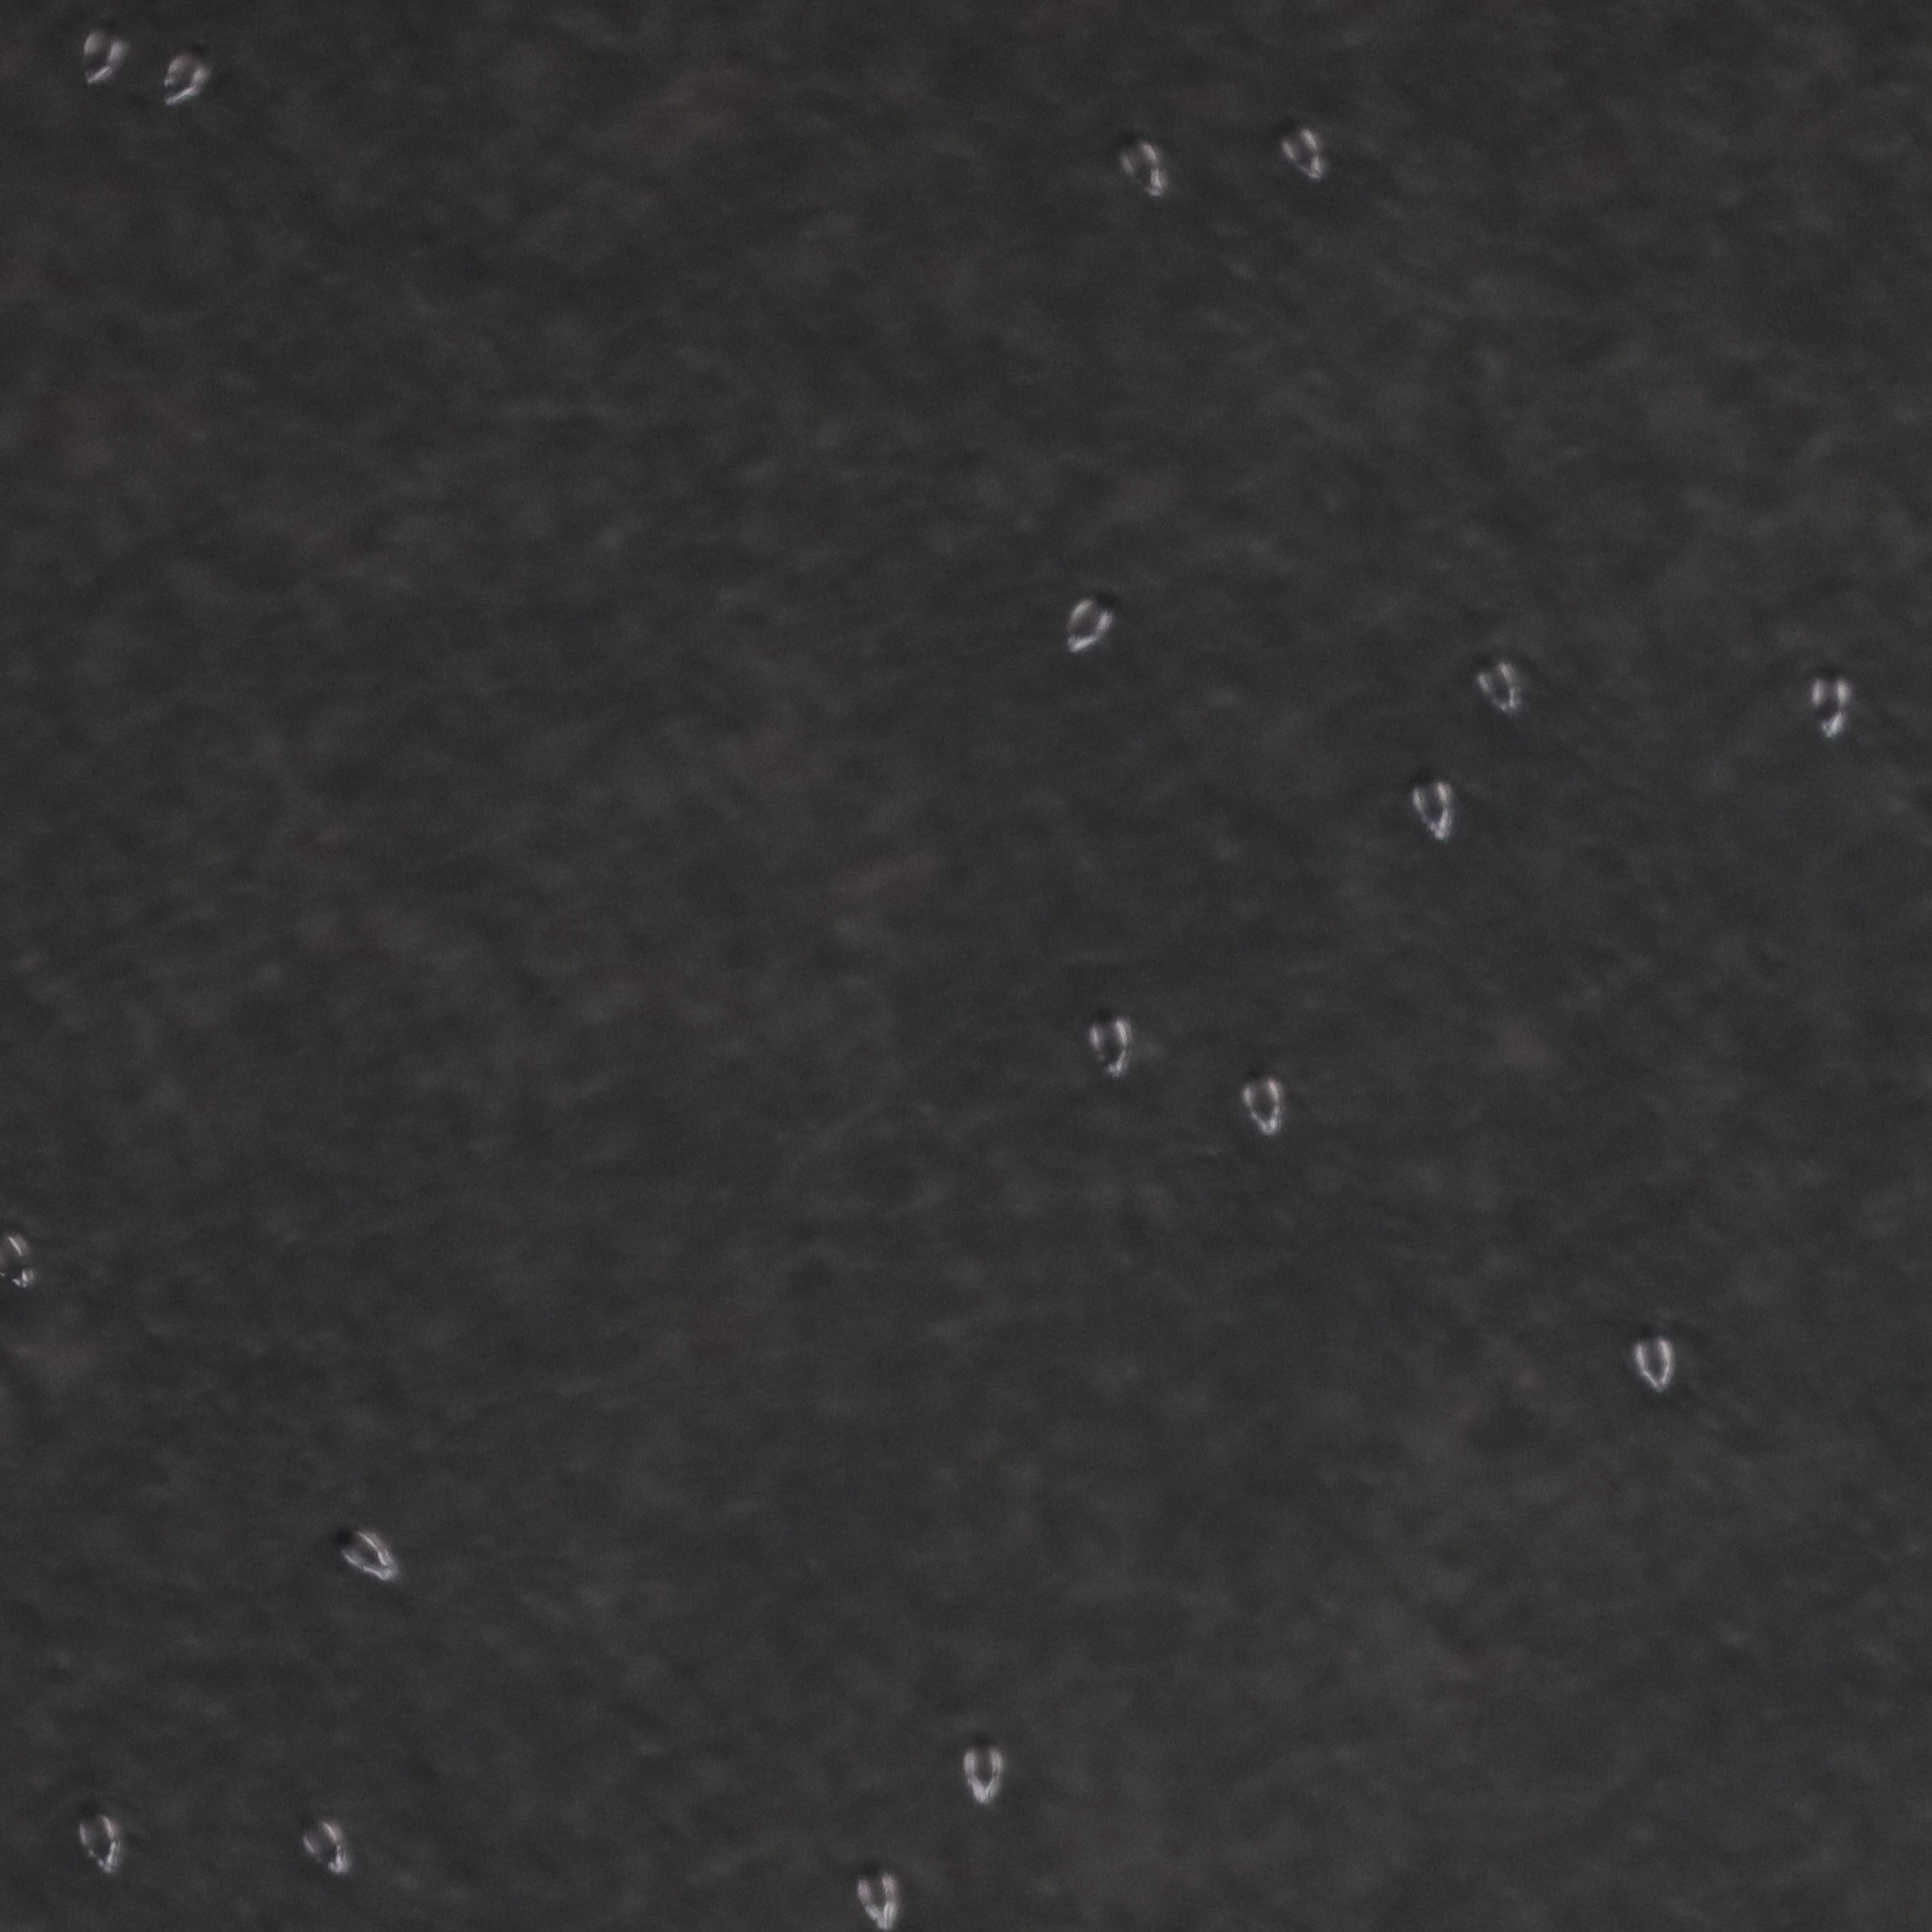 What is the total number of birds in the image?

17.